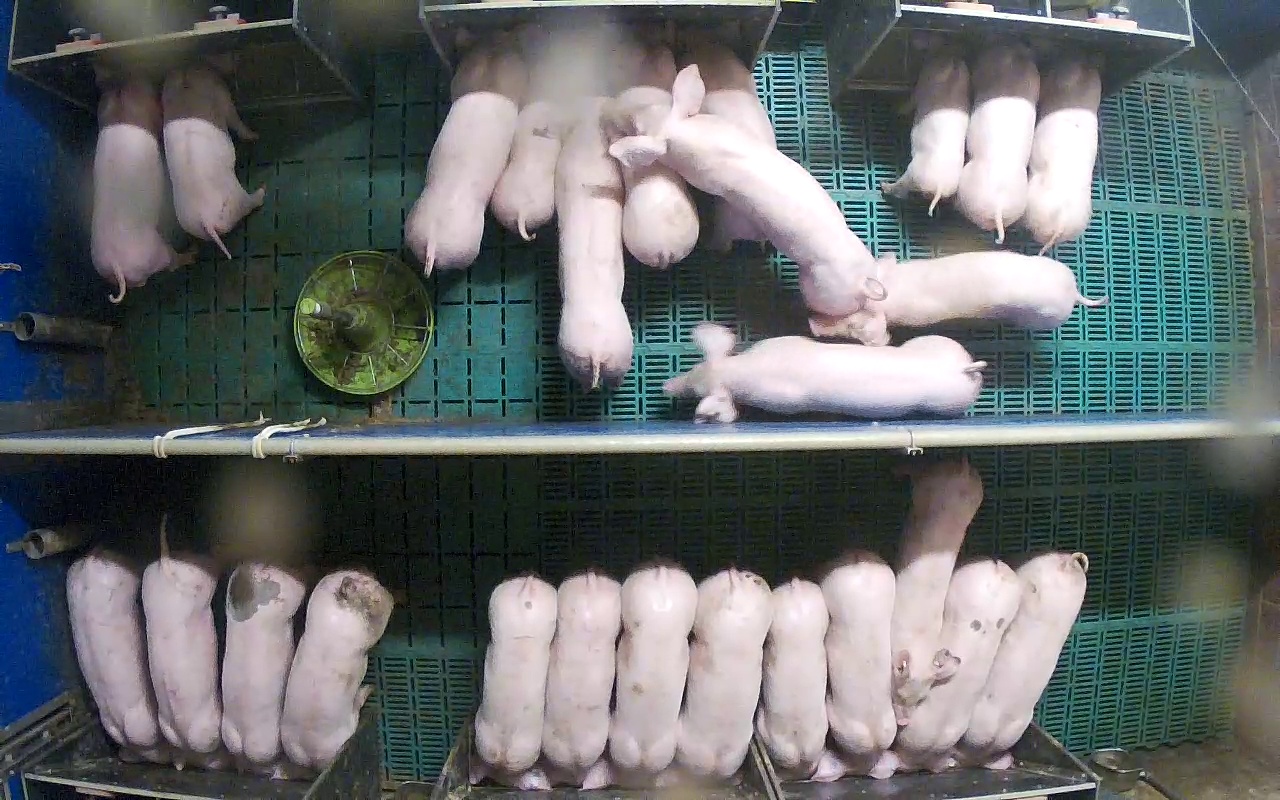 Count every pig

26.